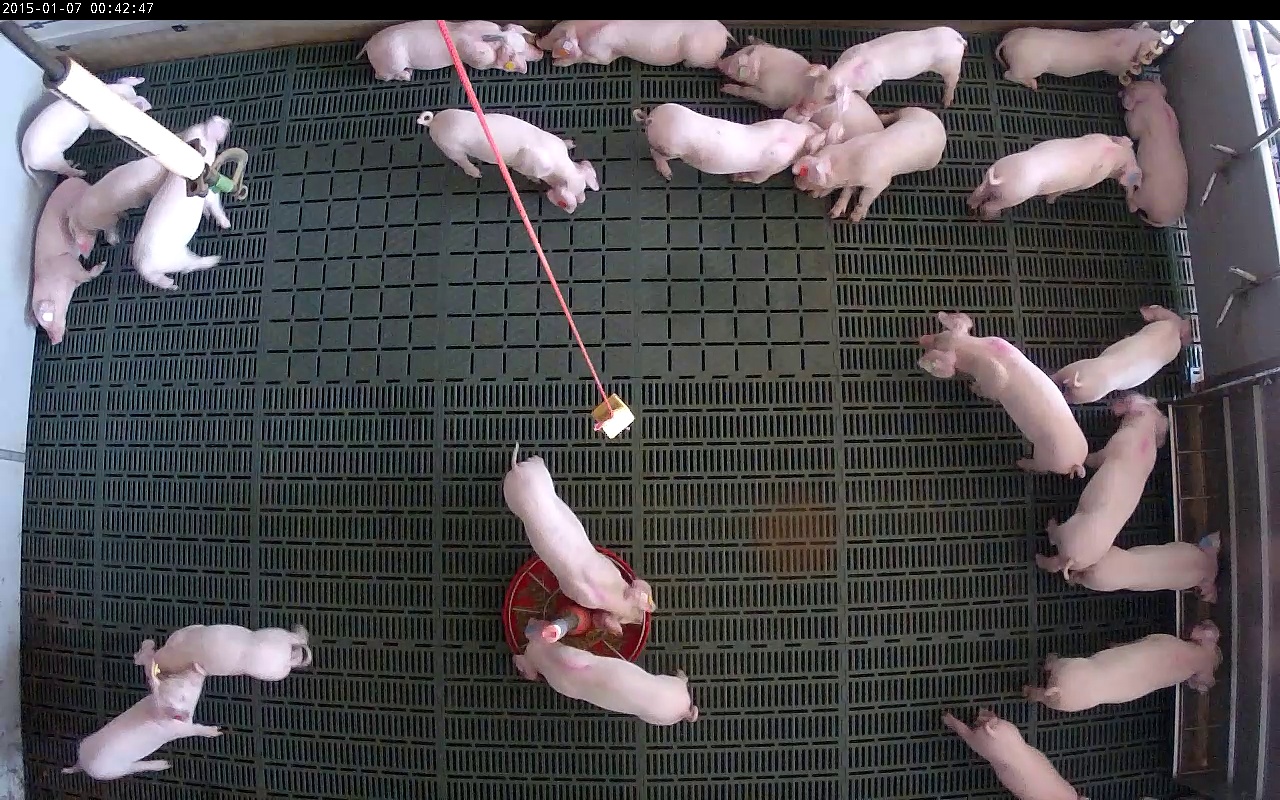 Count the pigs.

24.